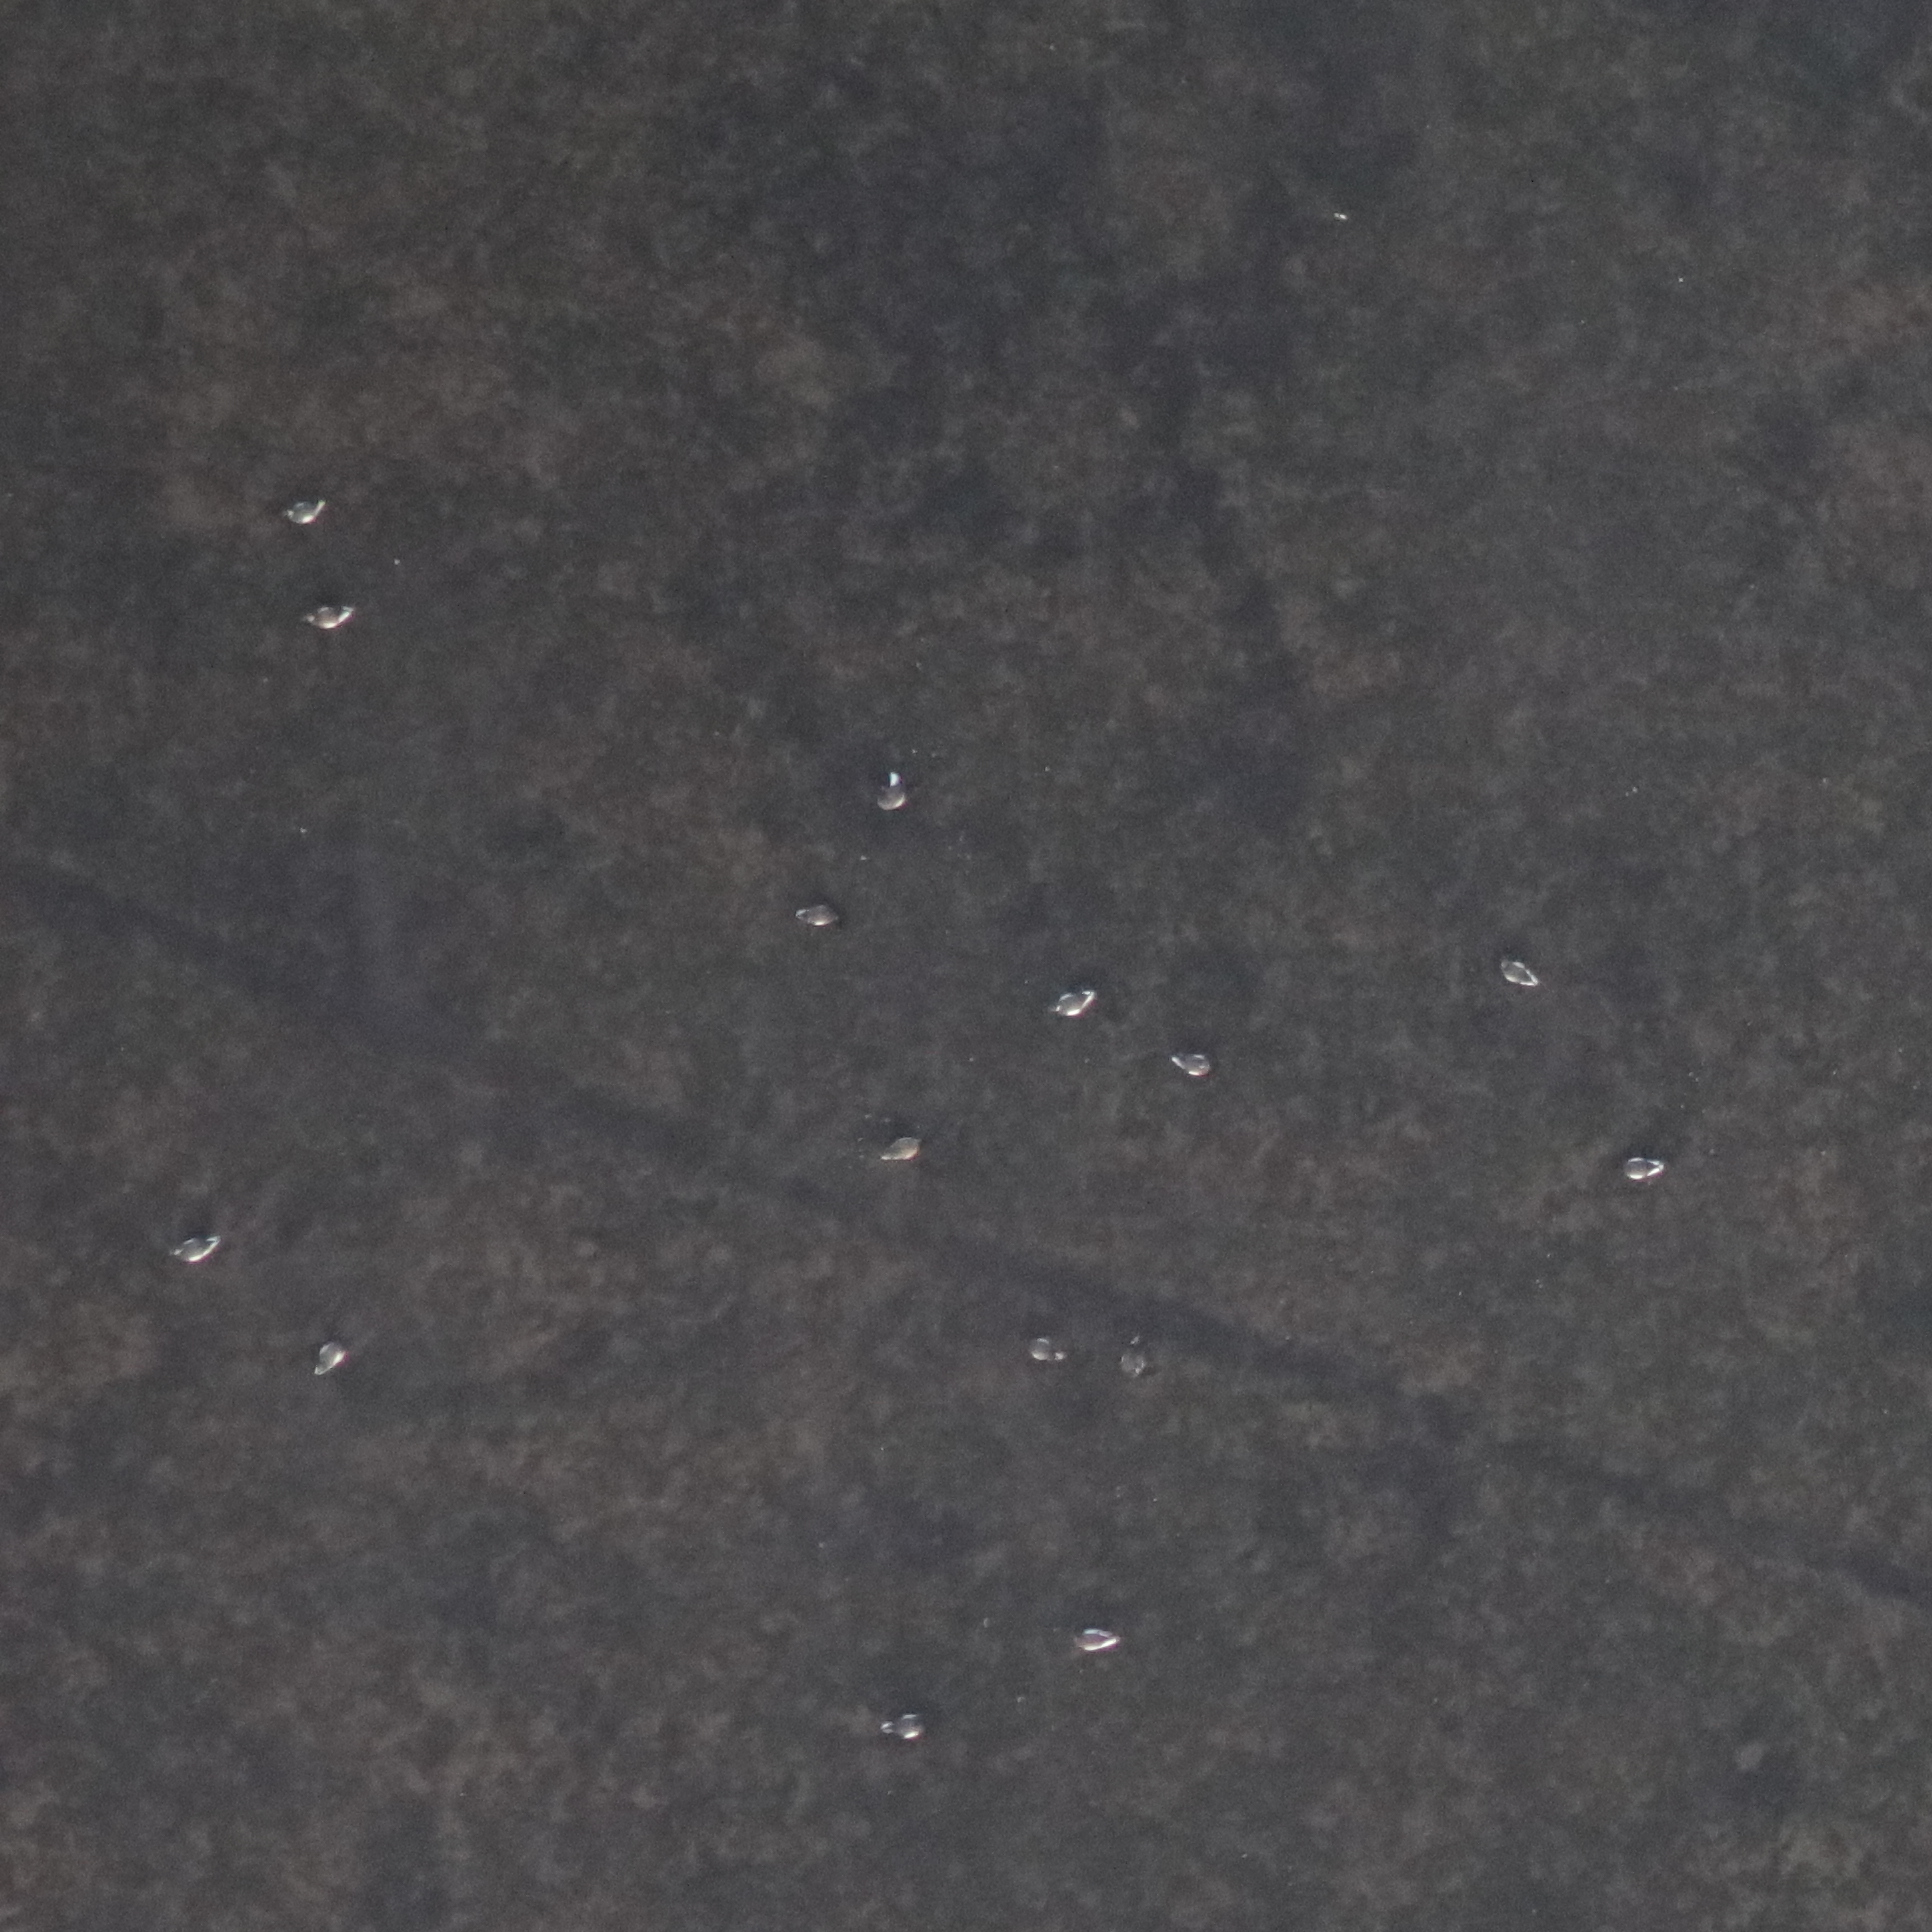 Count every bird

15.